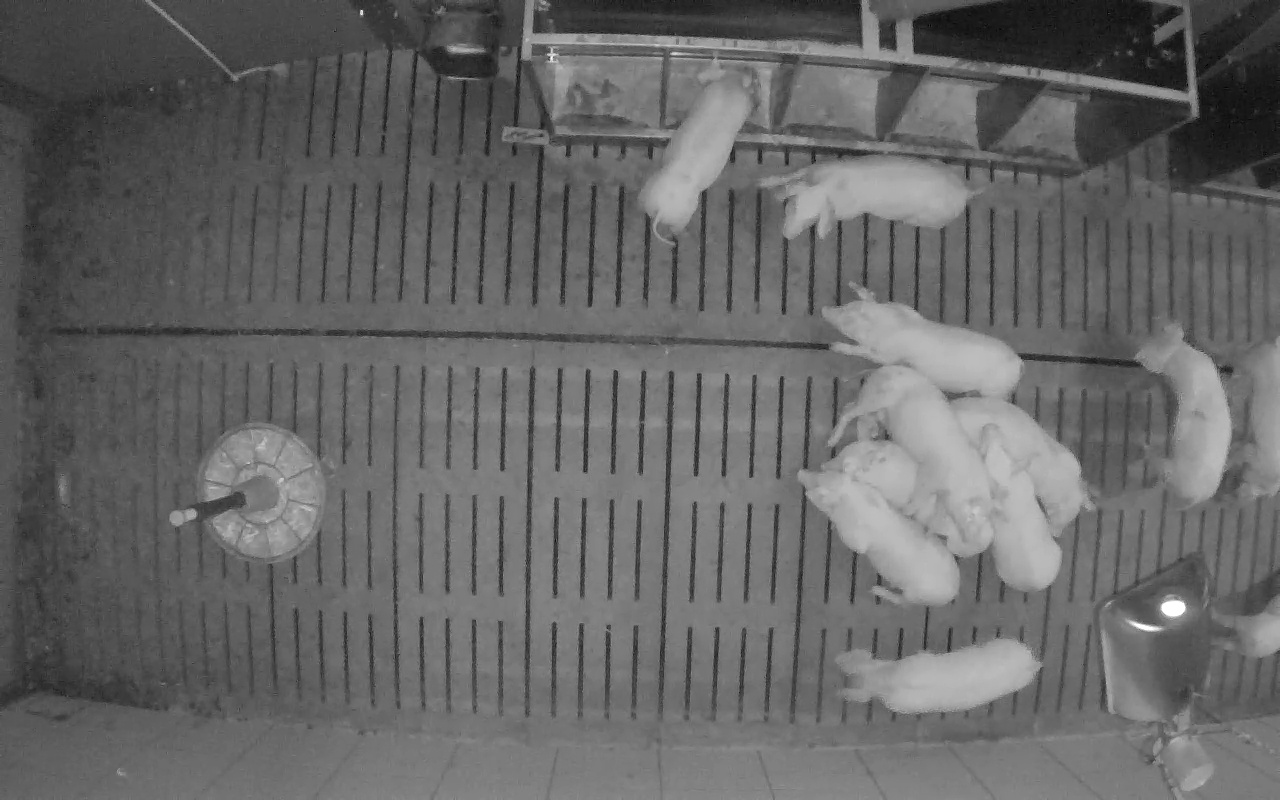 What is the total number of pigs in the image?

12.